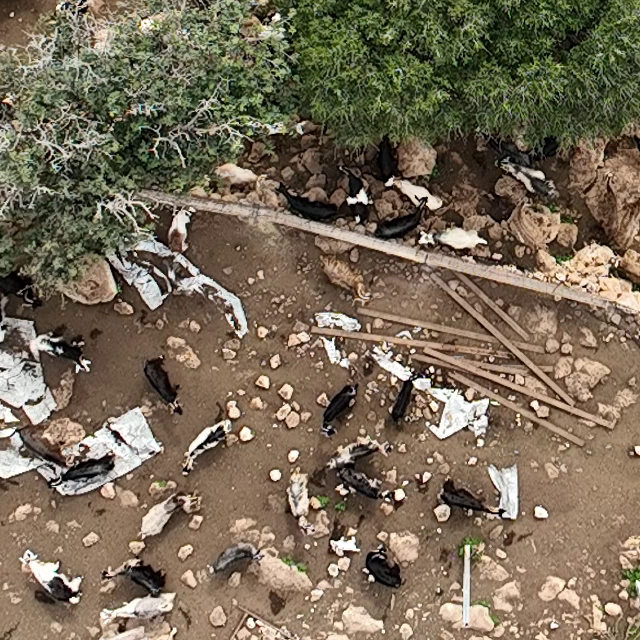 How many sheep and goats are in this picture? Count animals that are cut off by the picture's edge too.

35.